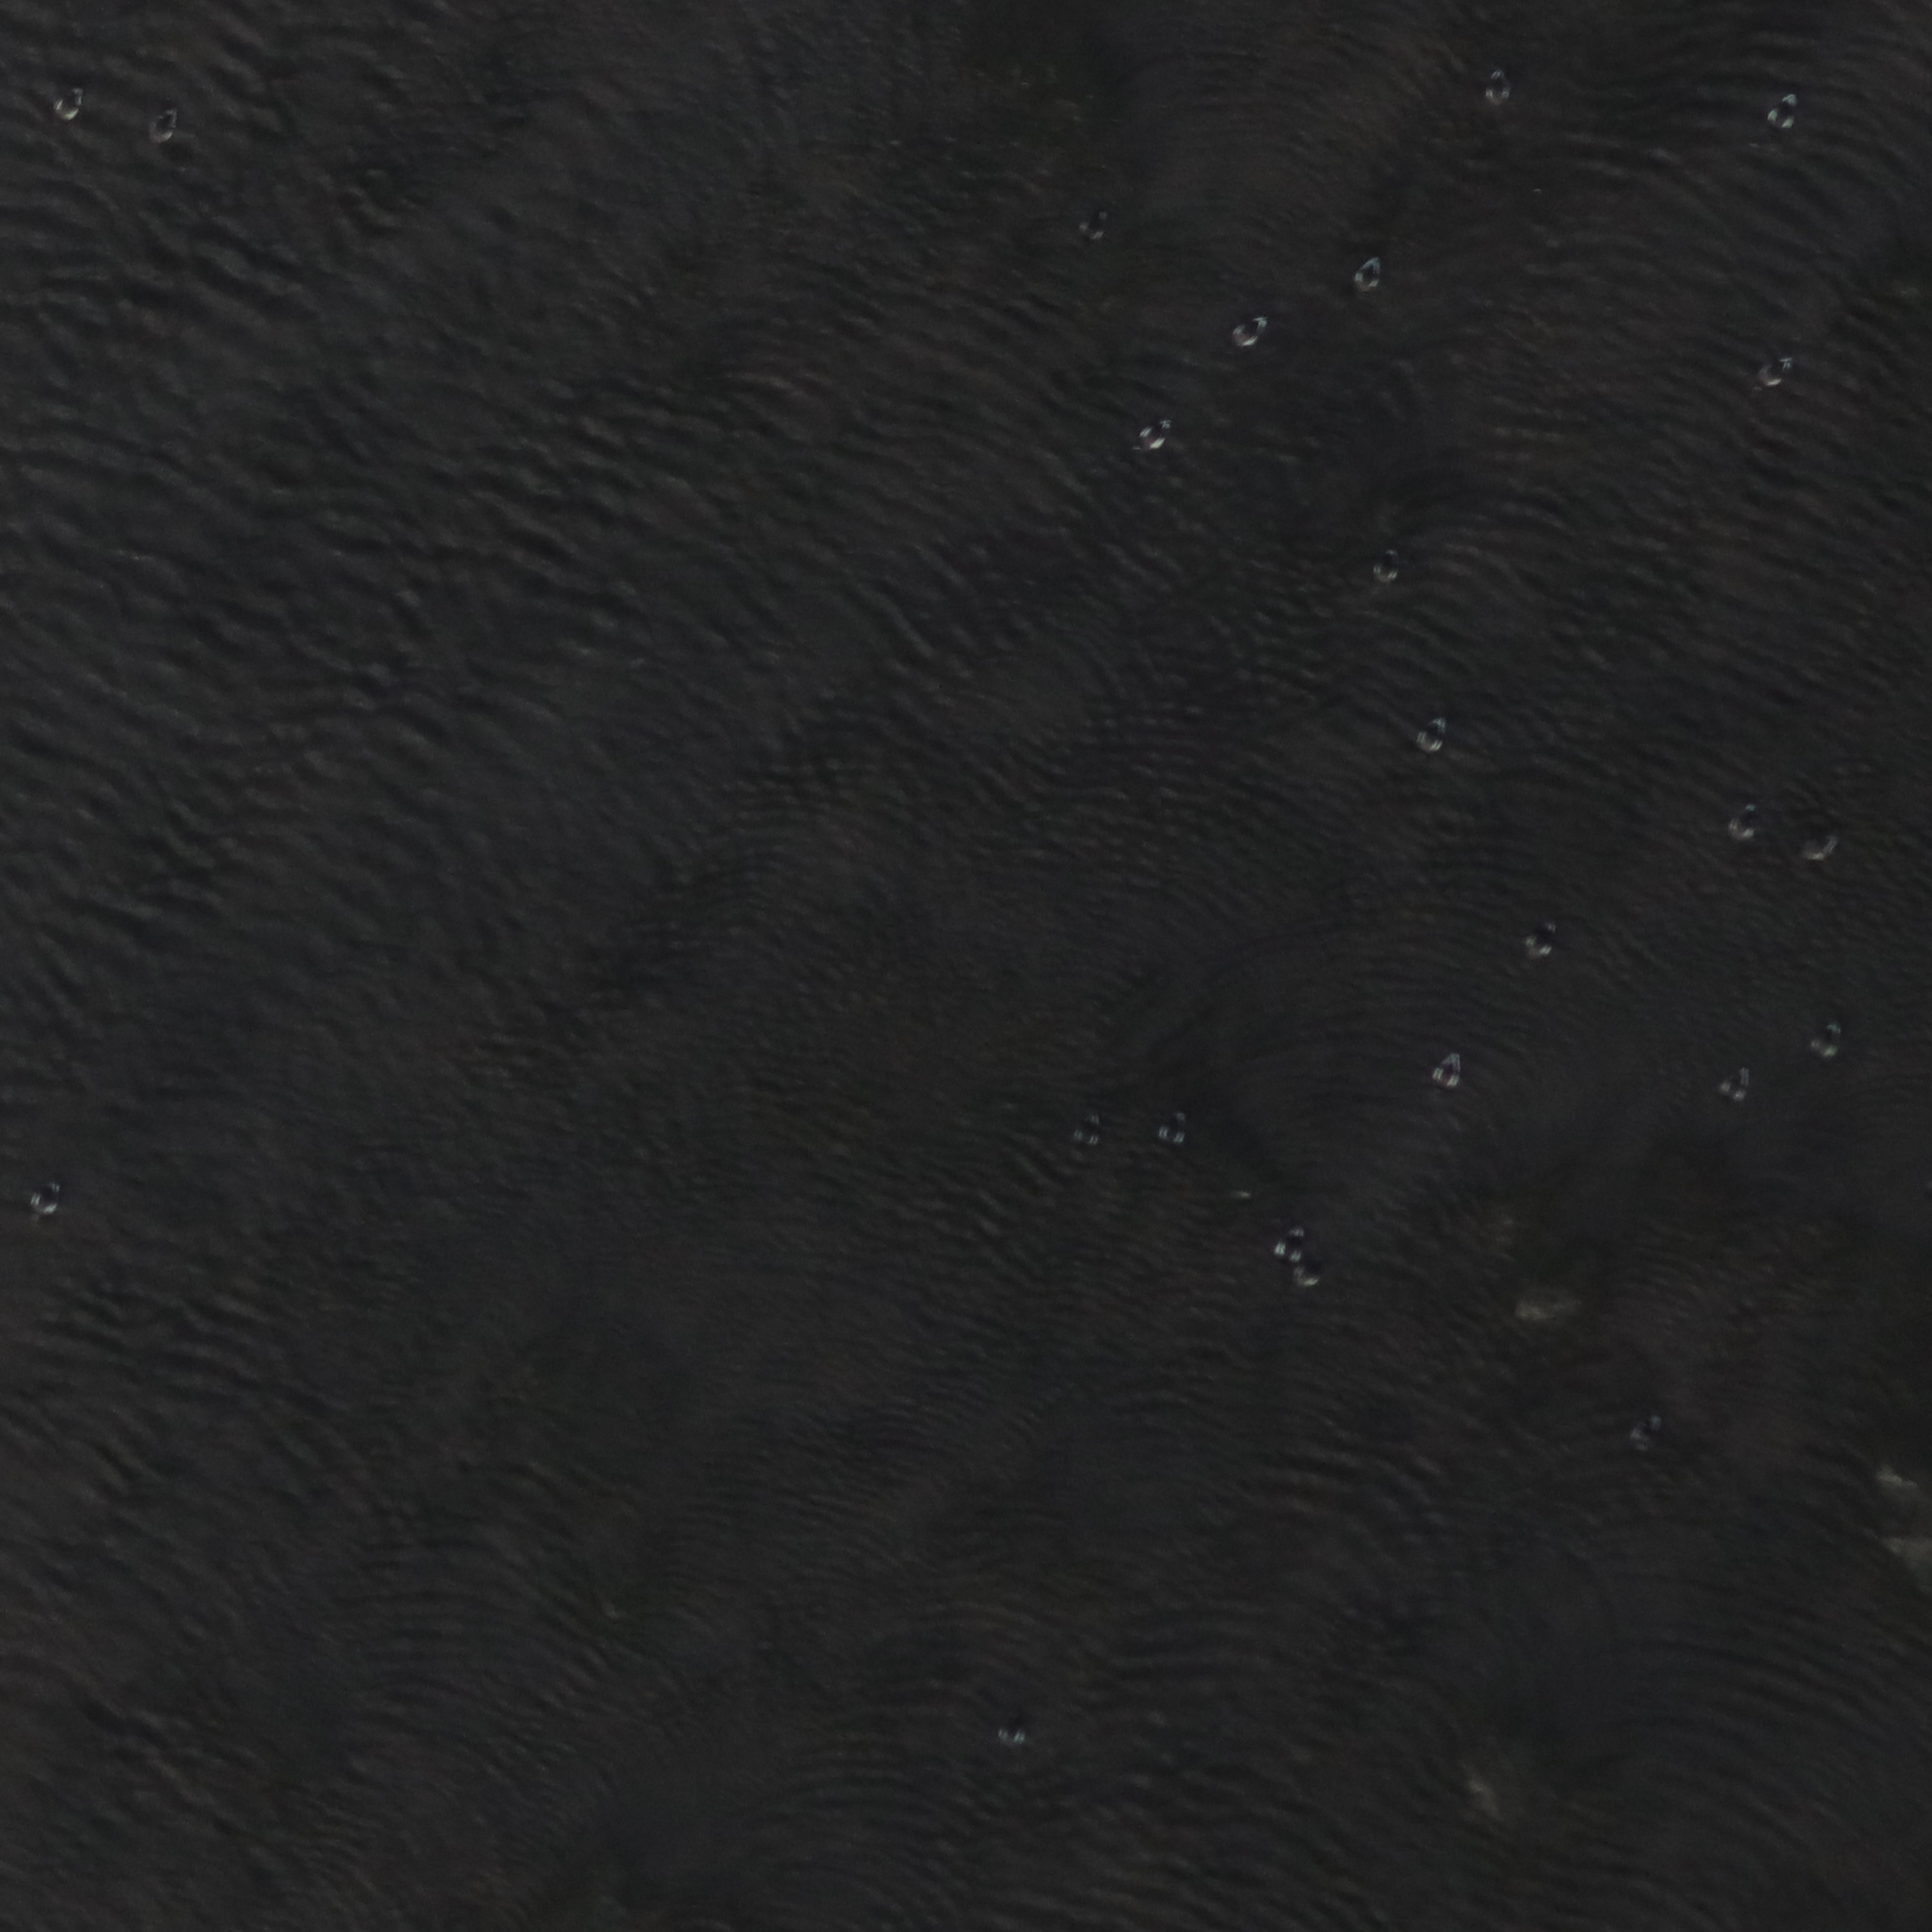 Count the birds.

24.